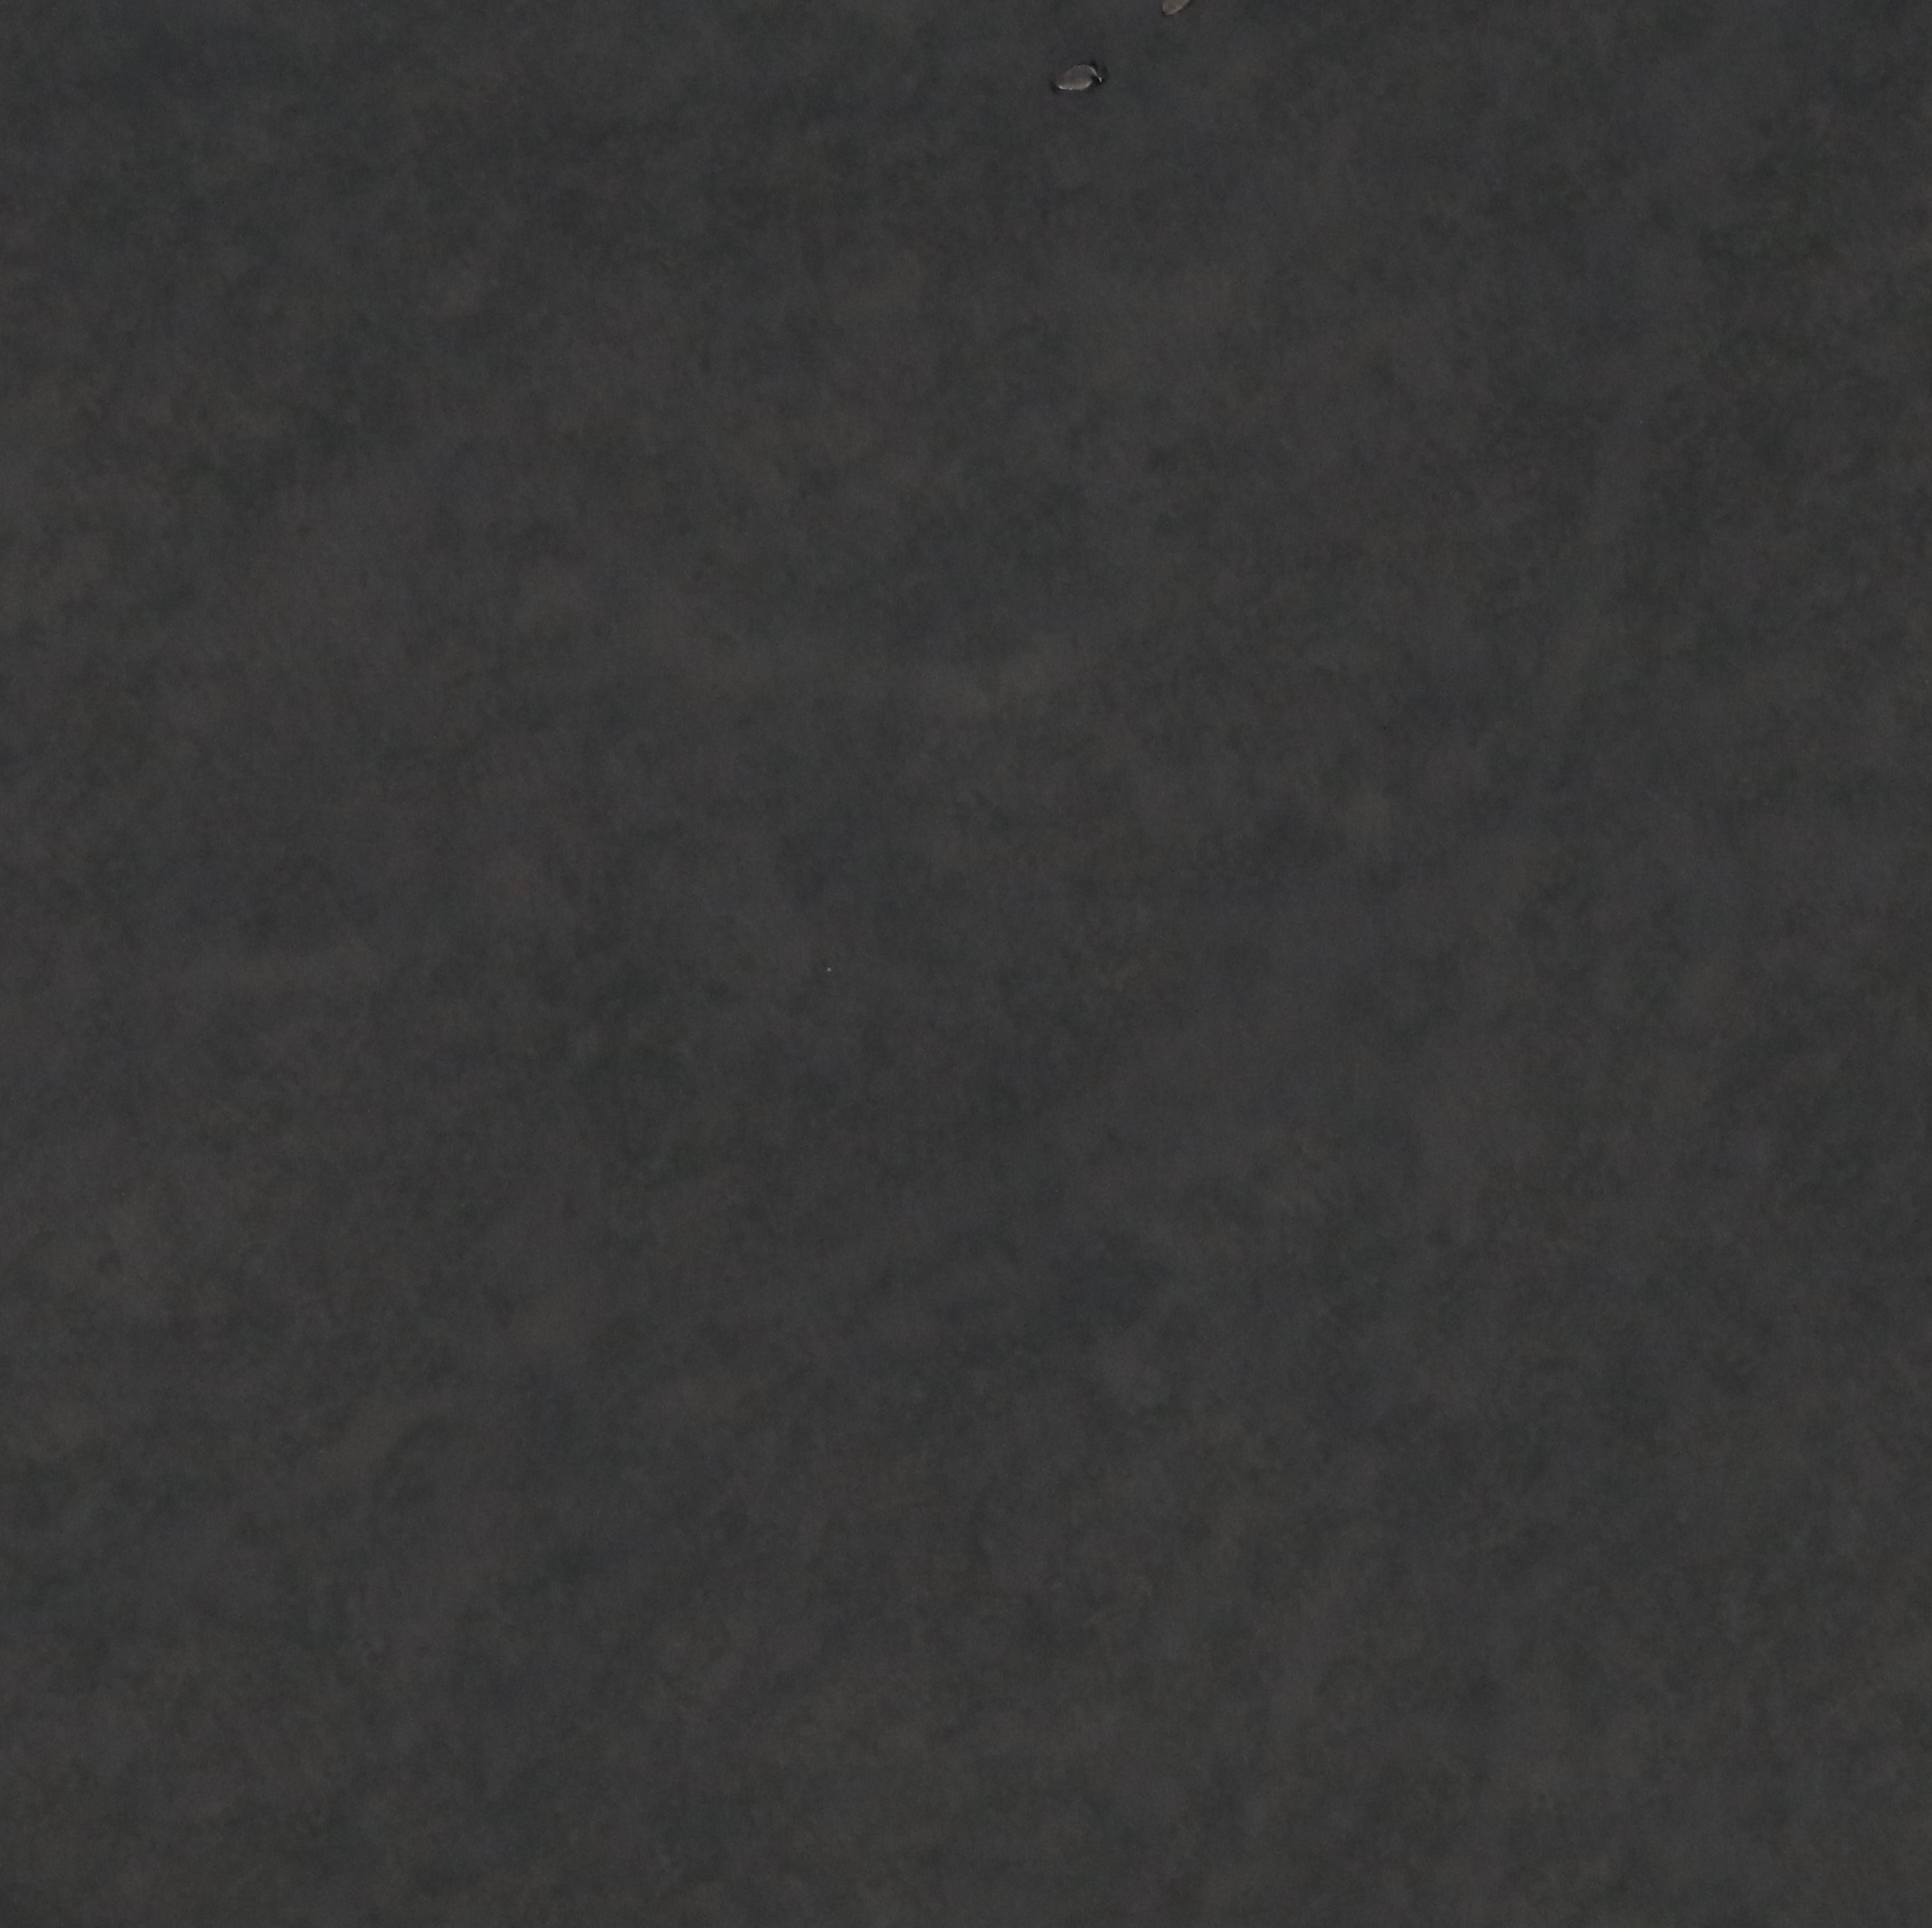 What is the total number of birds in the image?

1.